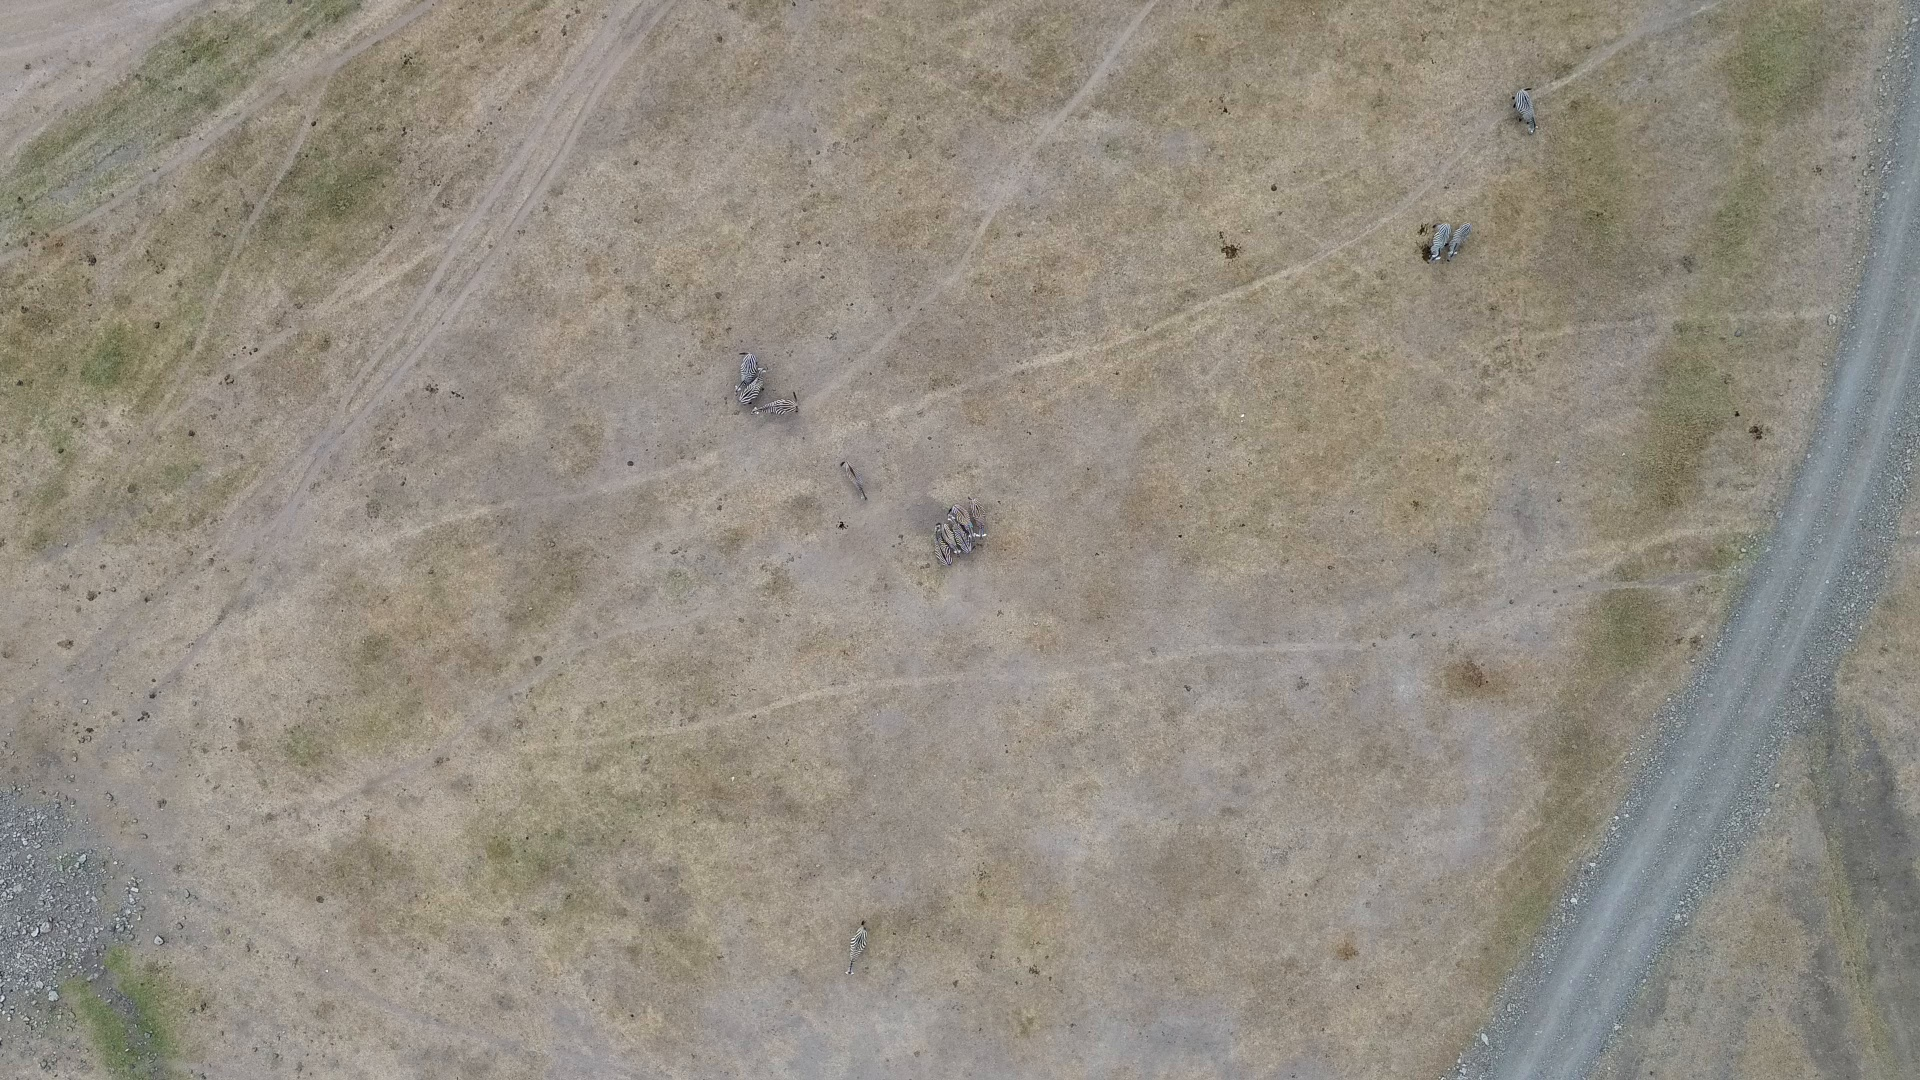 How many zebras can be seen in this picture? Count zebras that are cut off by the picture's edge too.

13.